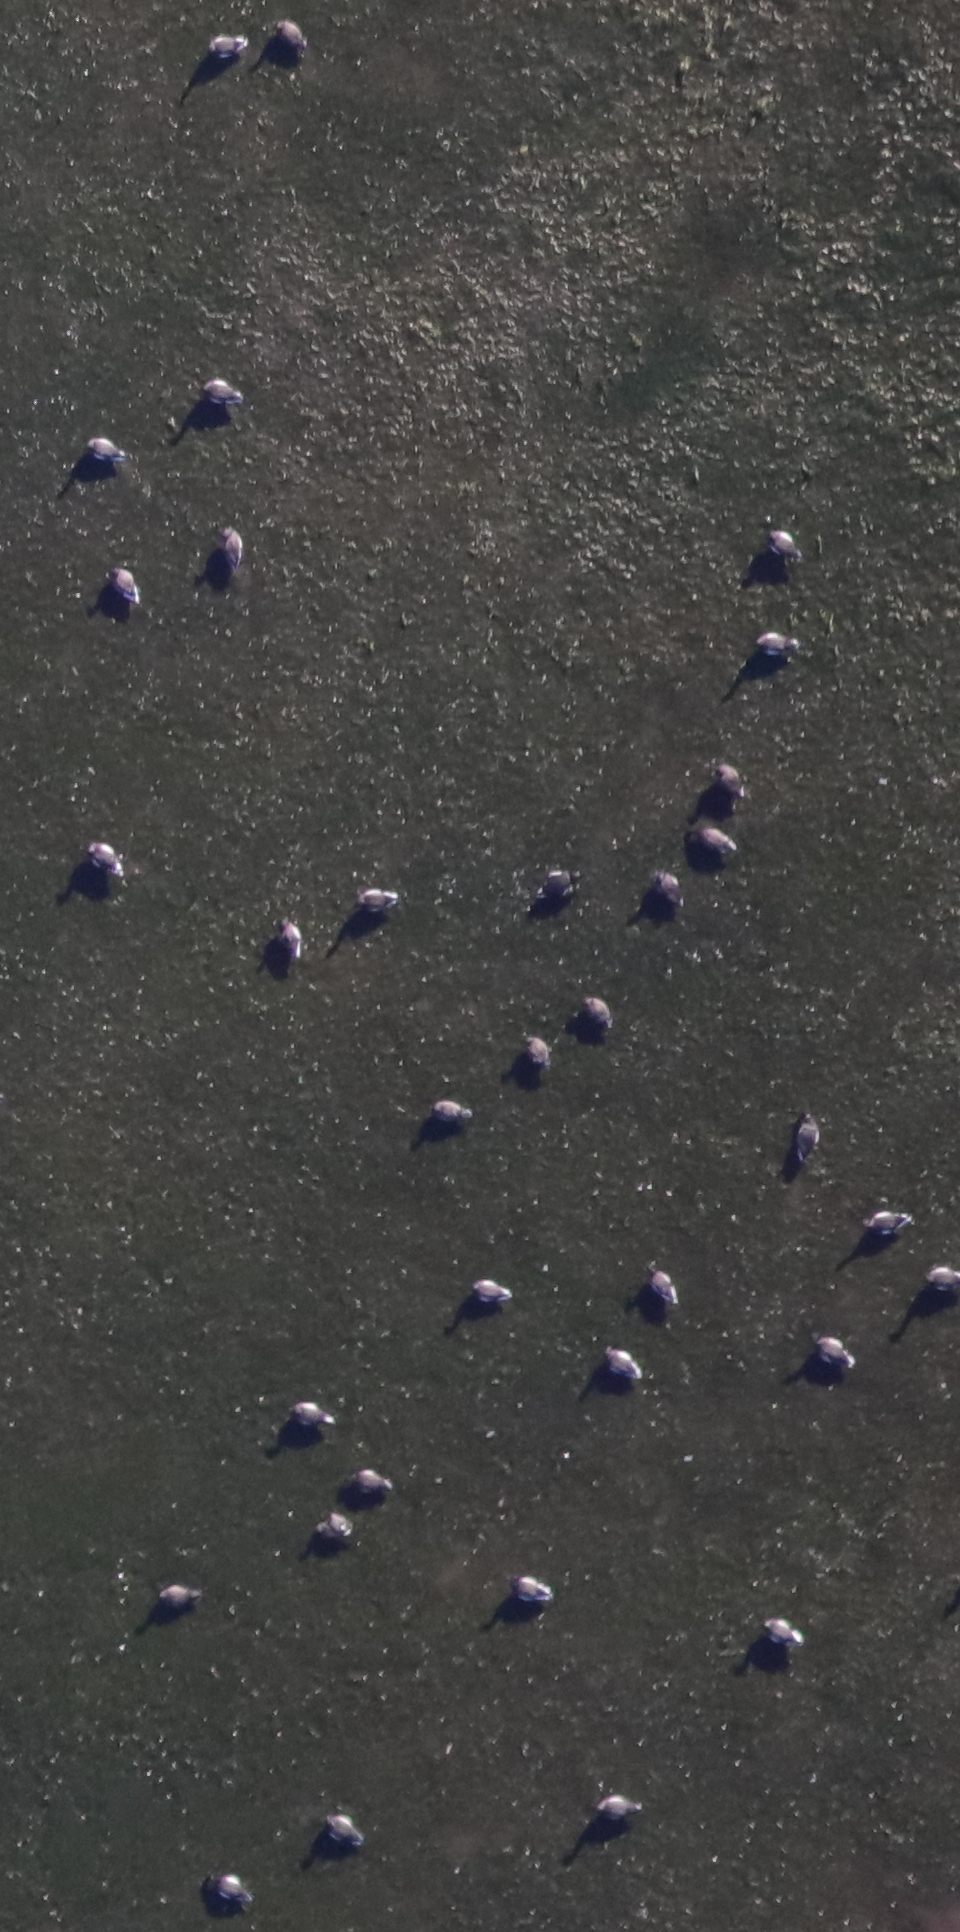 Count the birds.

34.